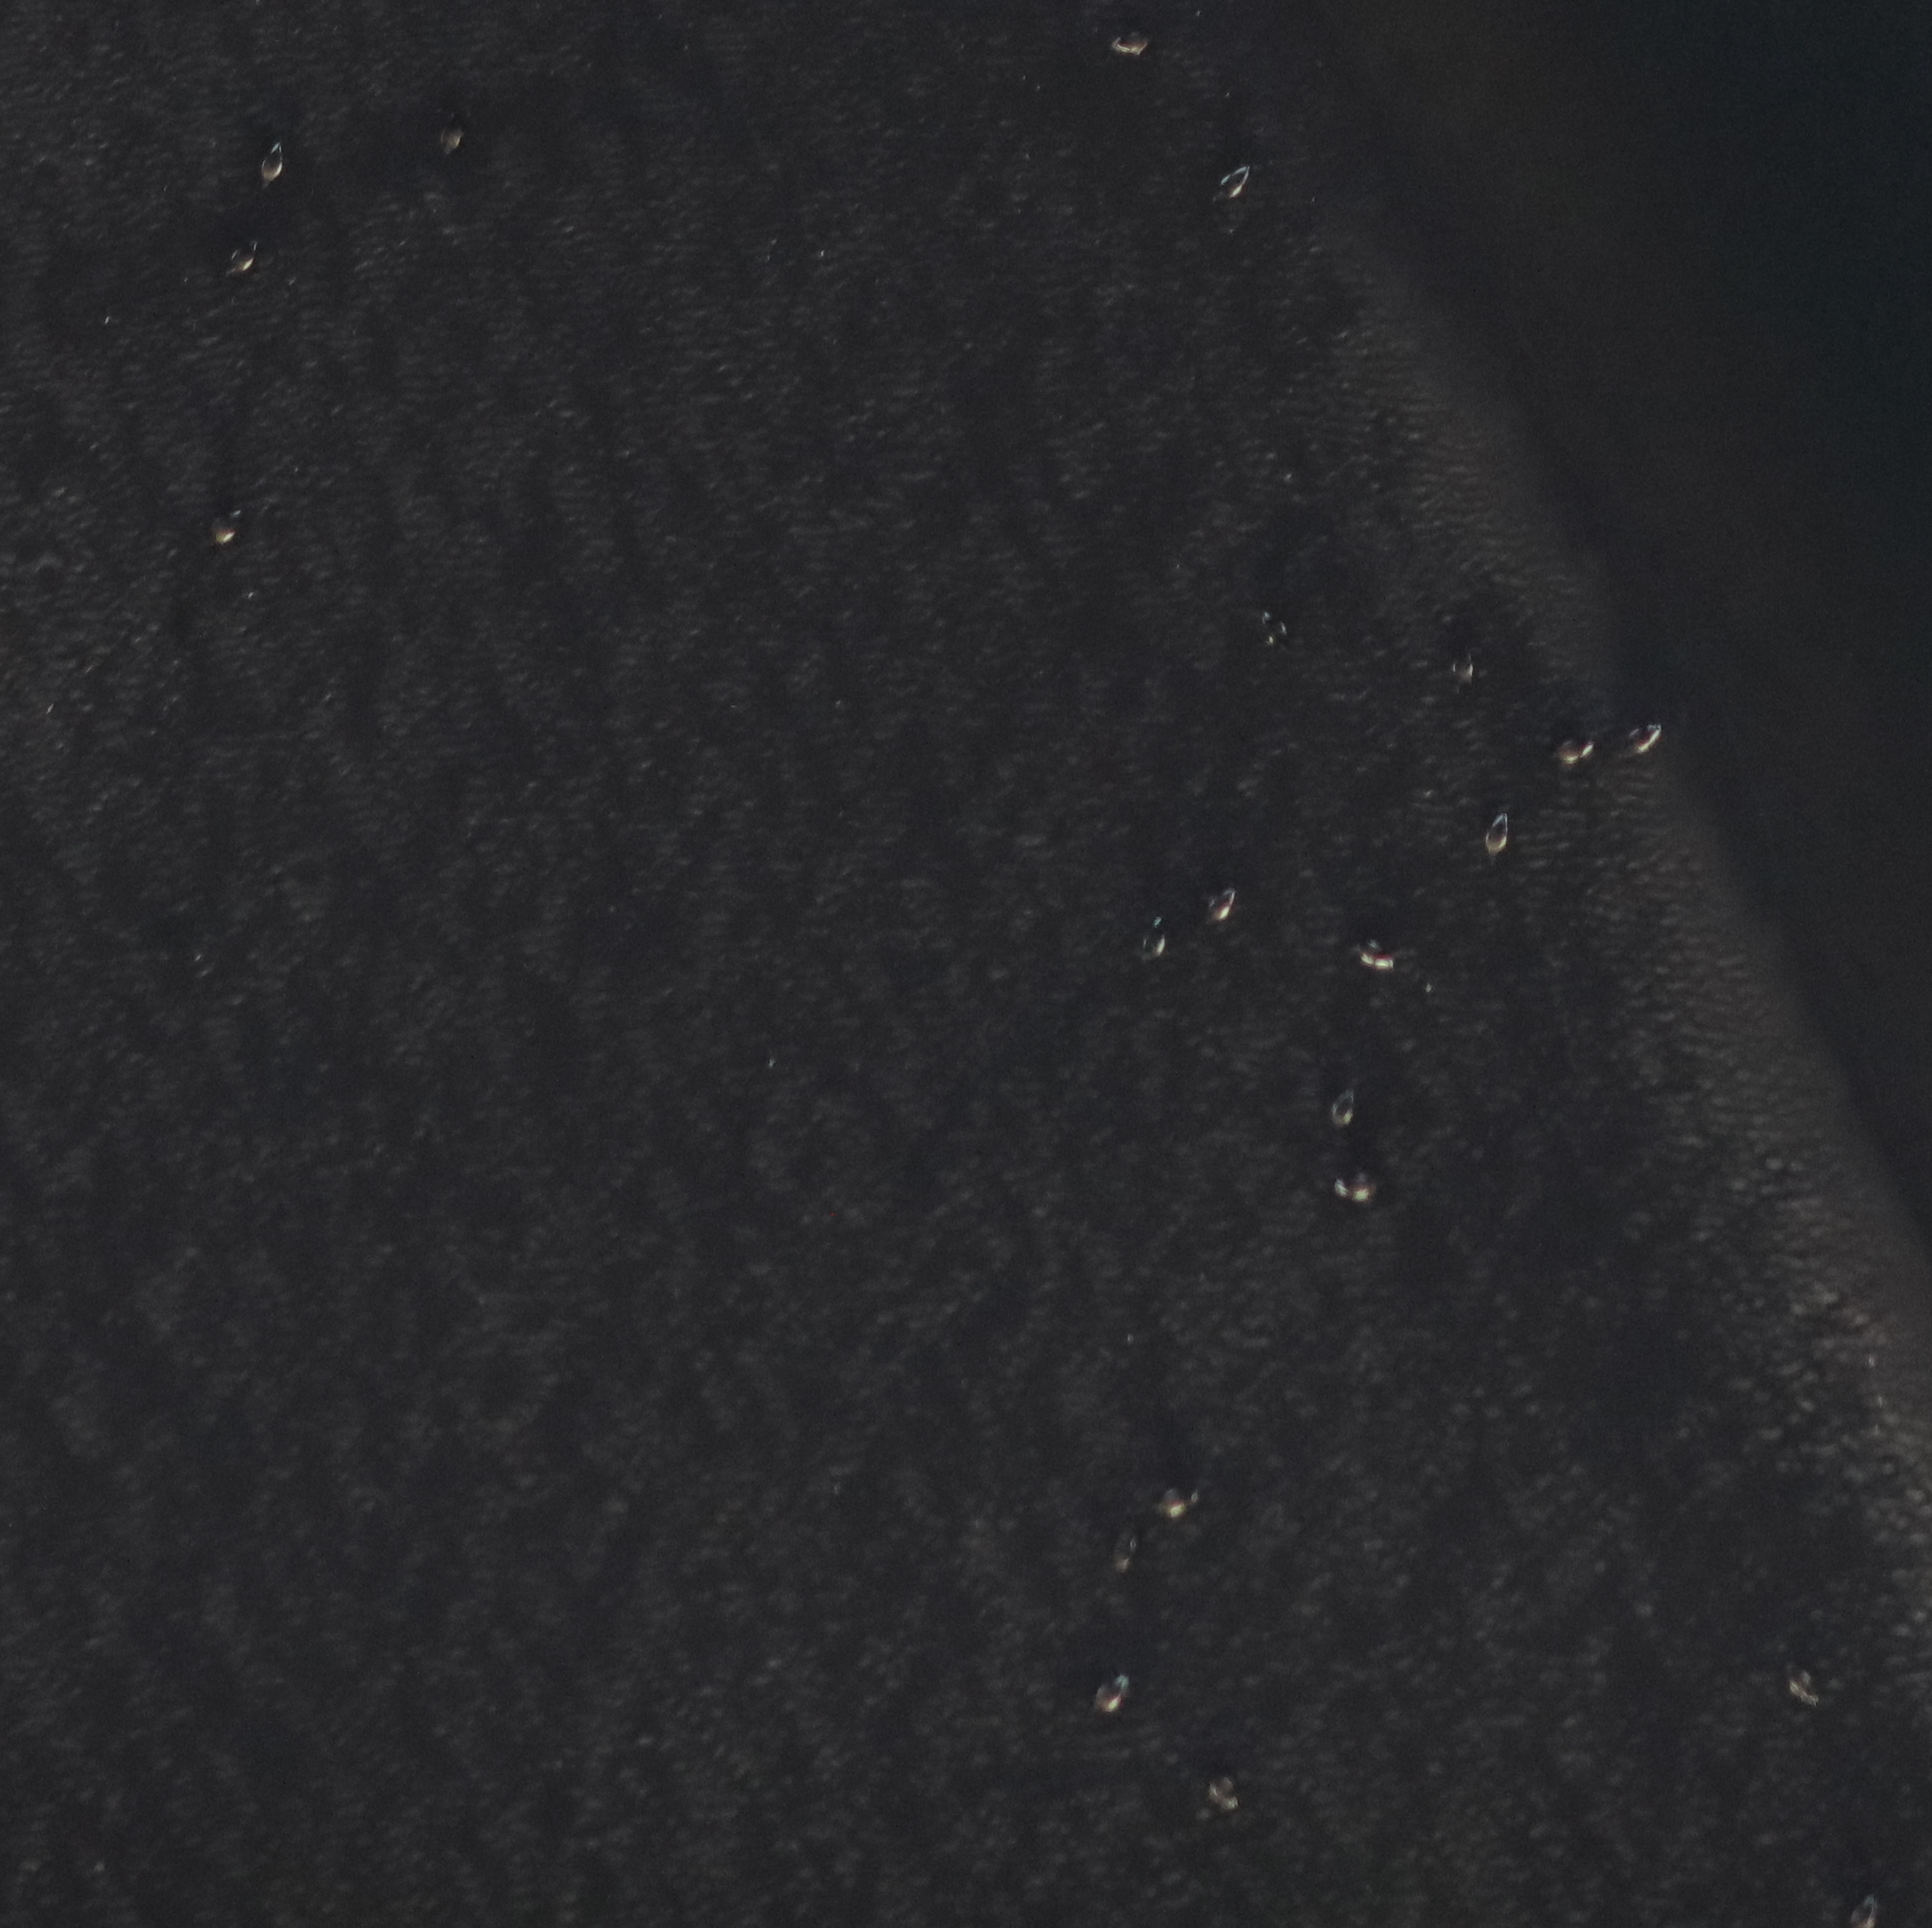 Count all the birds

21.